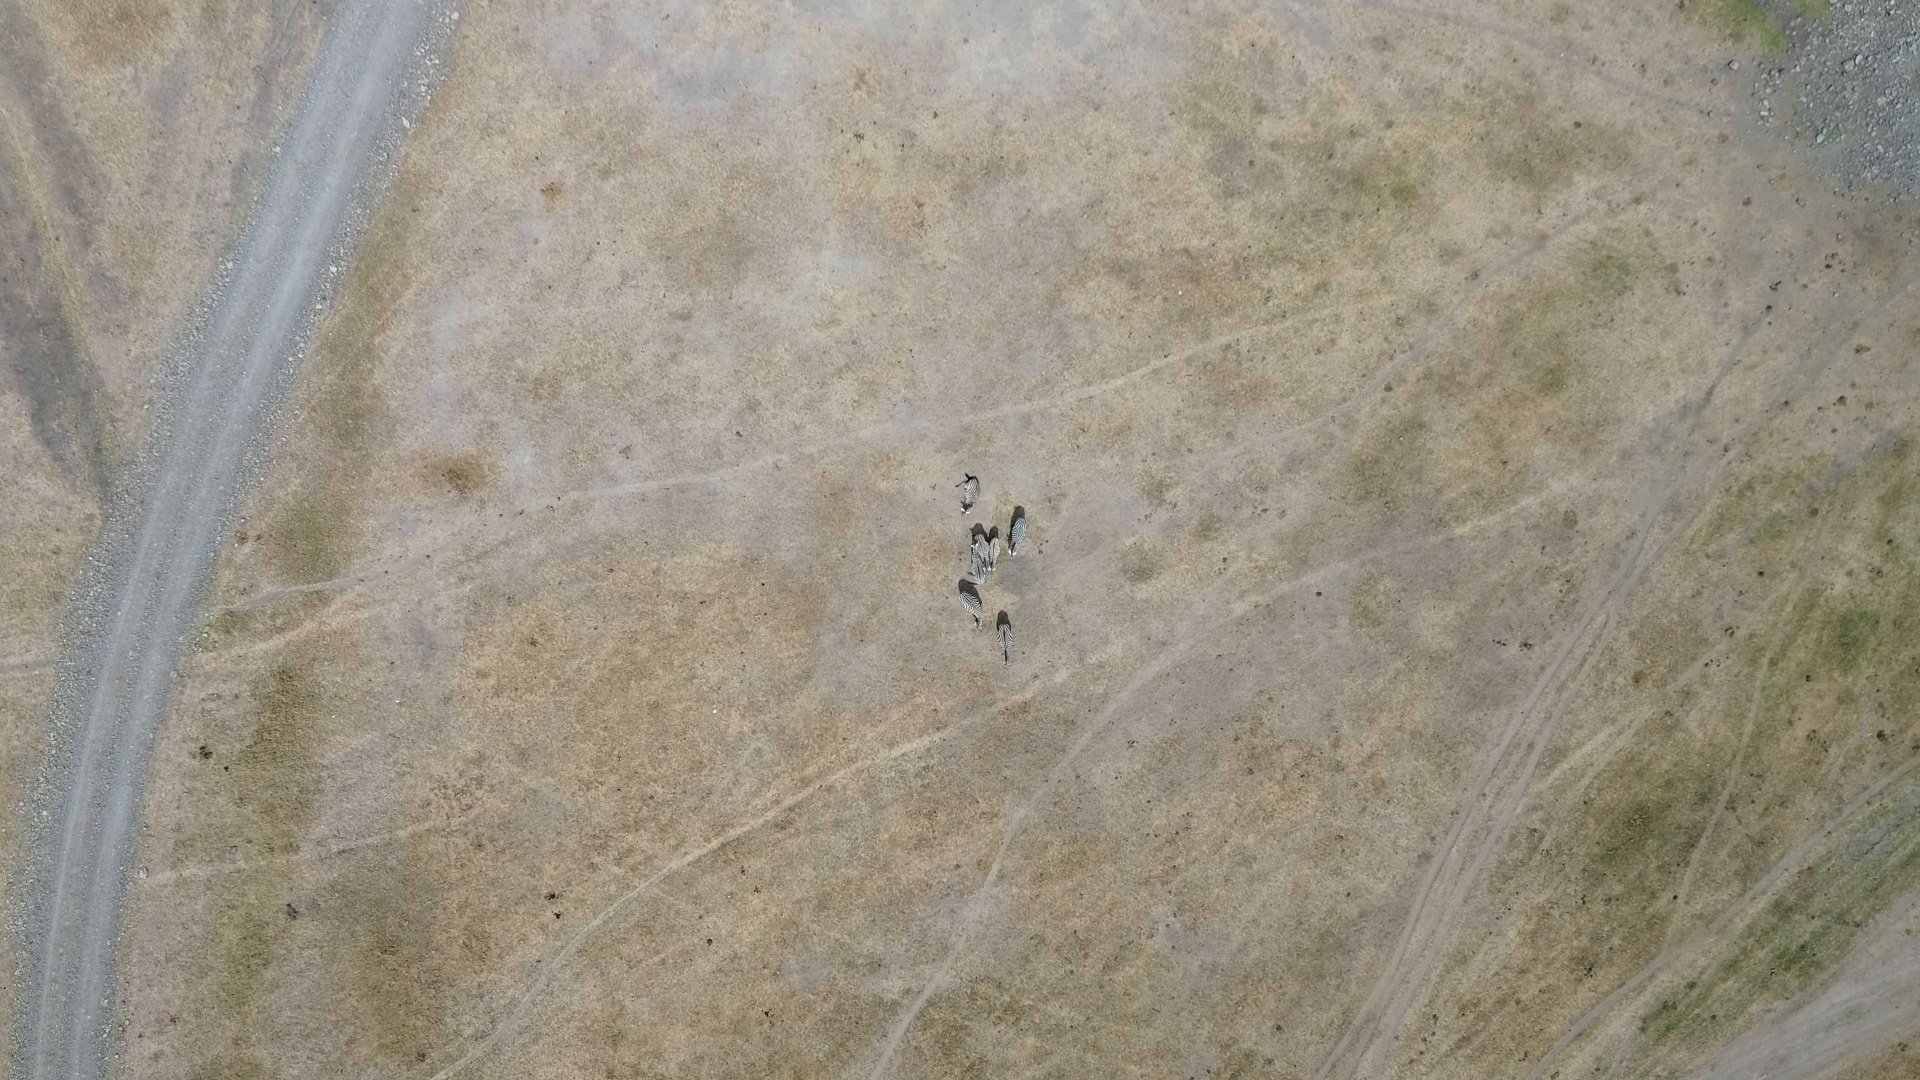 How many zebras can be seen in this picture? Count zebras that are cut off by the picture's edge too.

7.